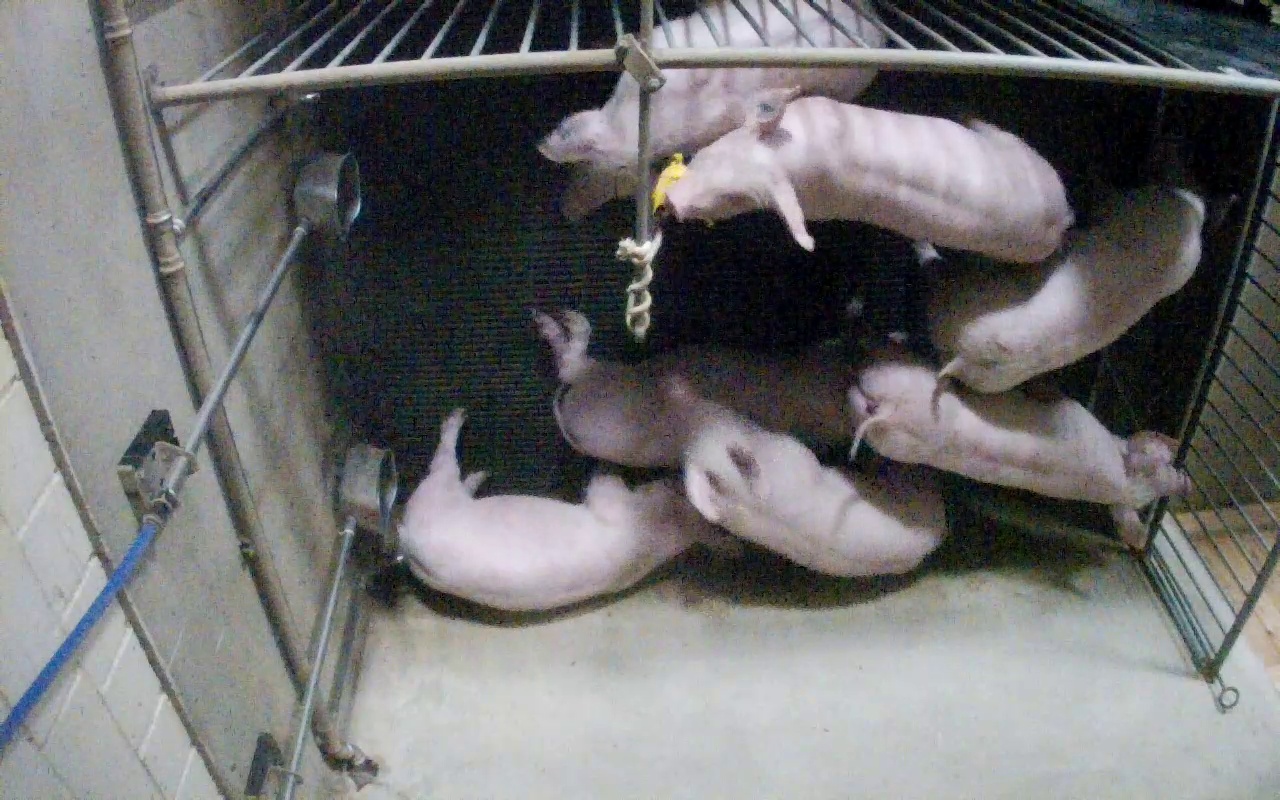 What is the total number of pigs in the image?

7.